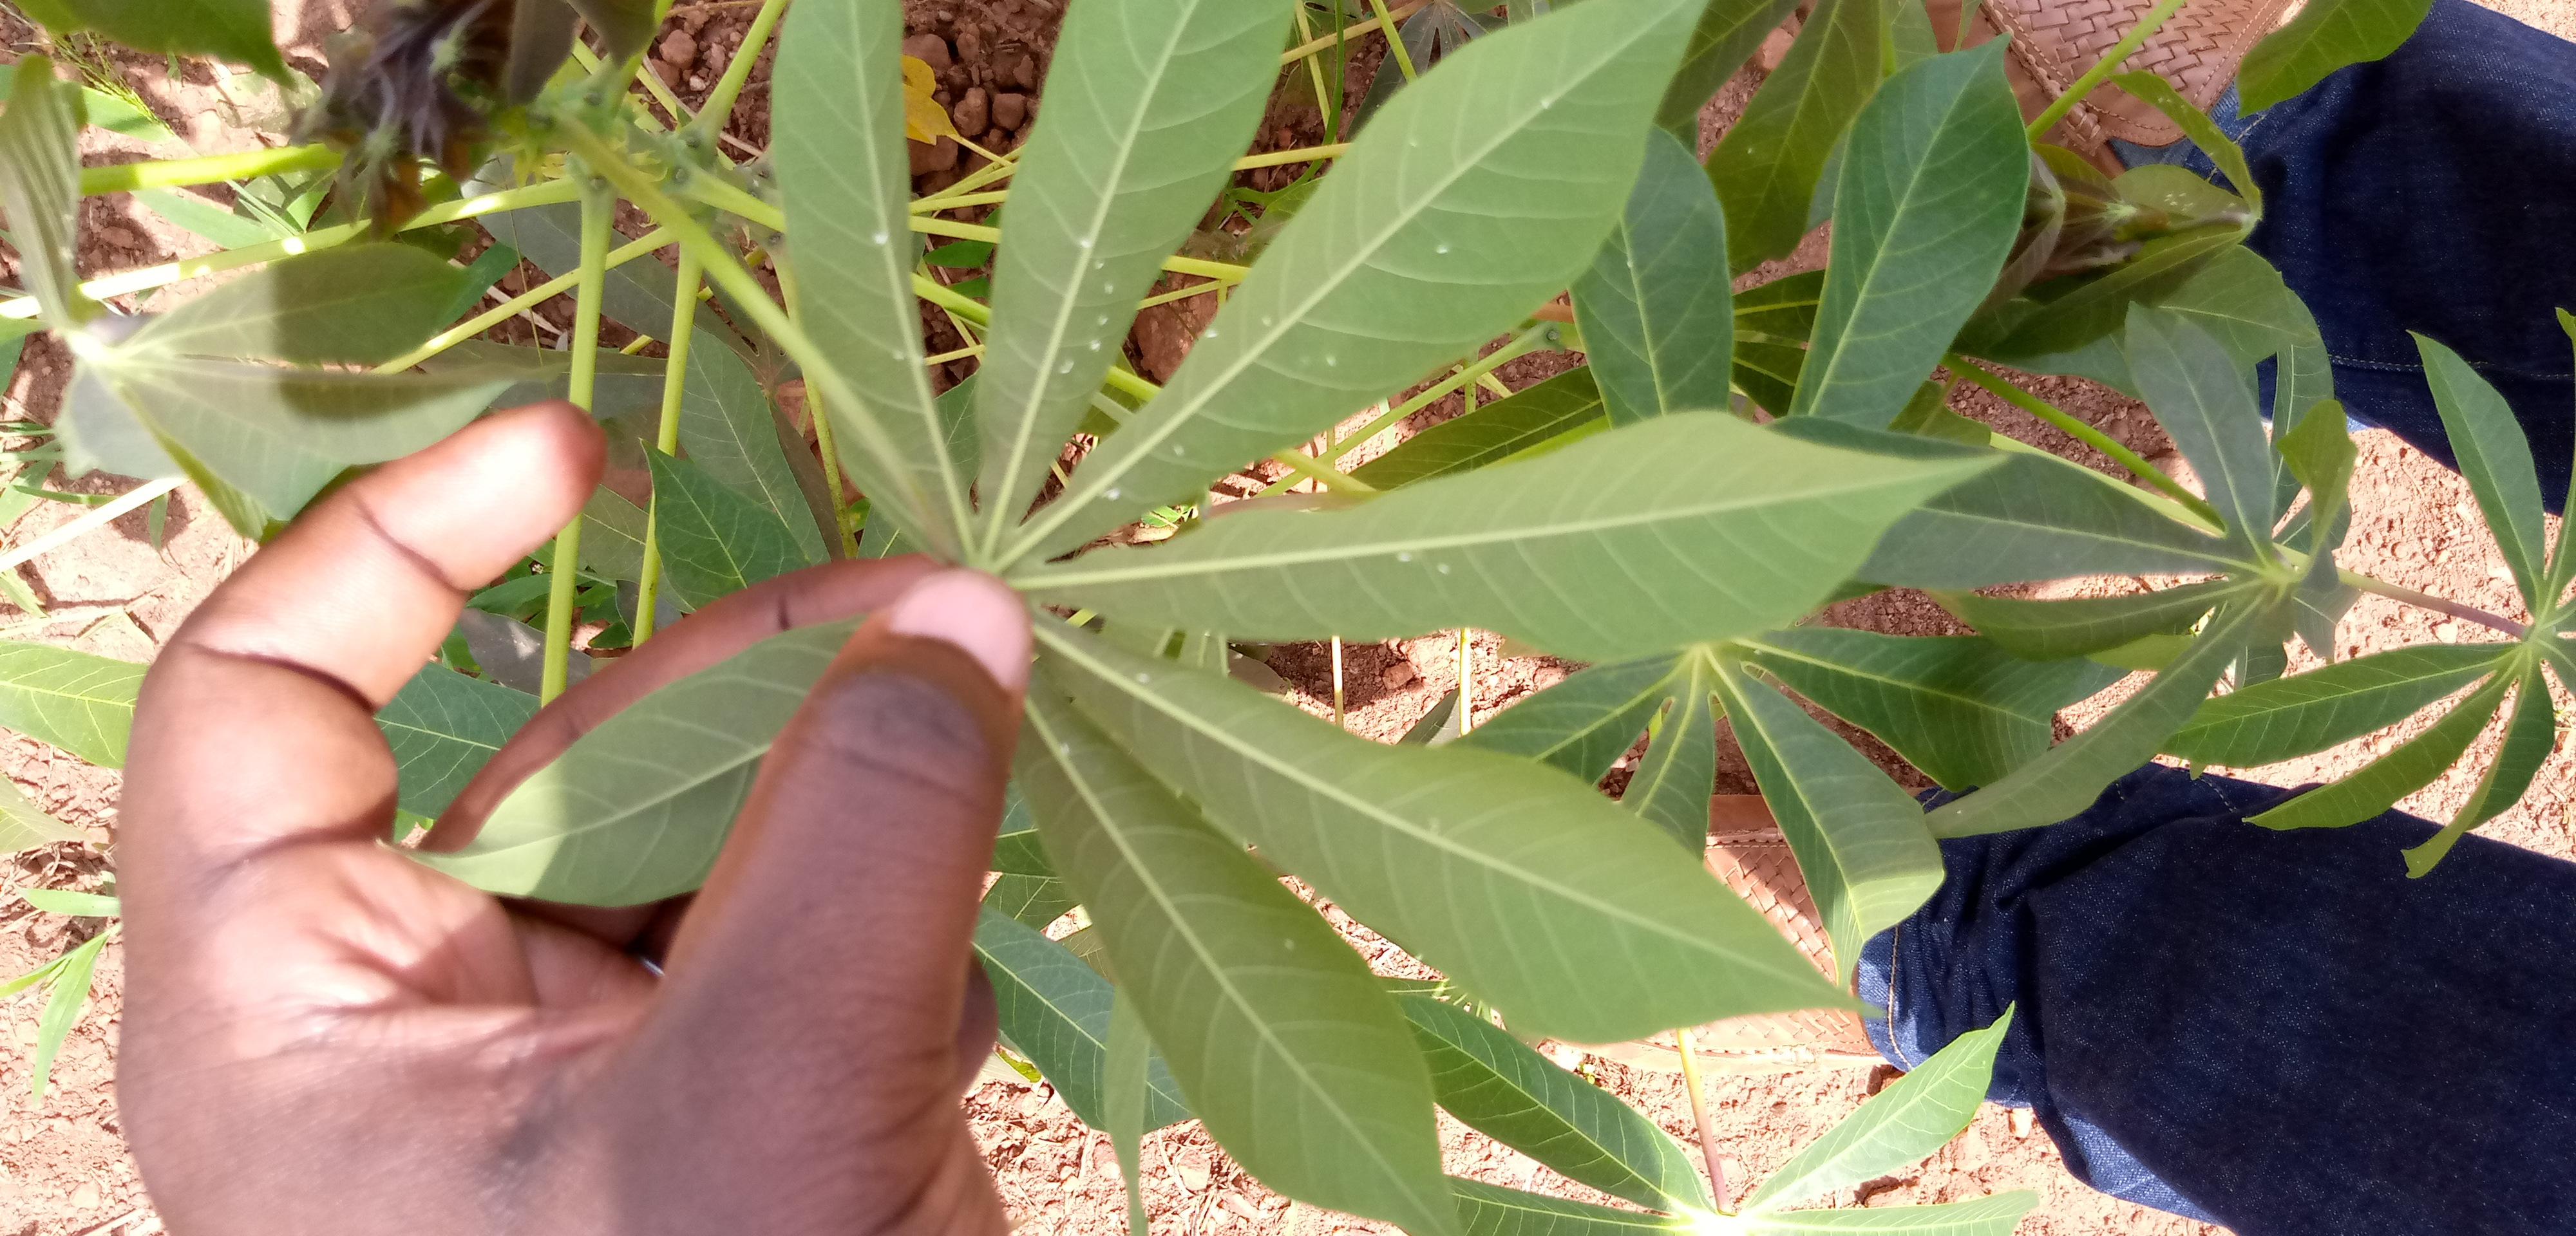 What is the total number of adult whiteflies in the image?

21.